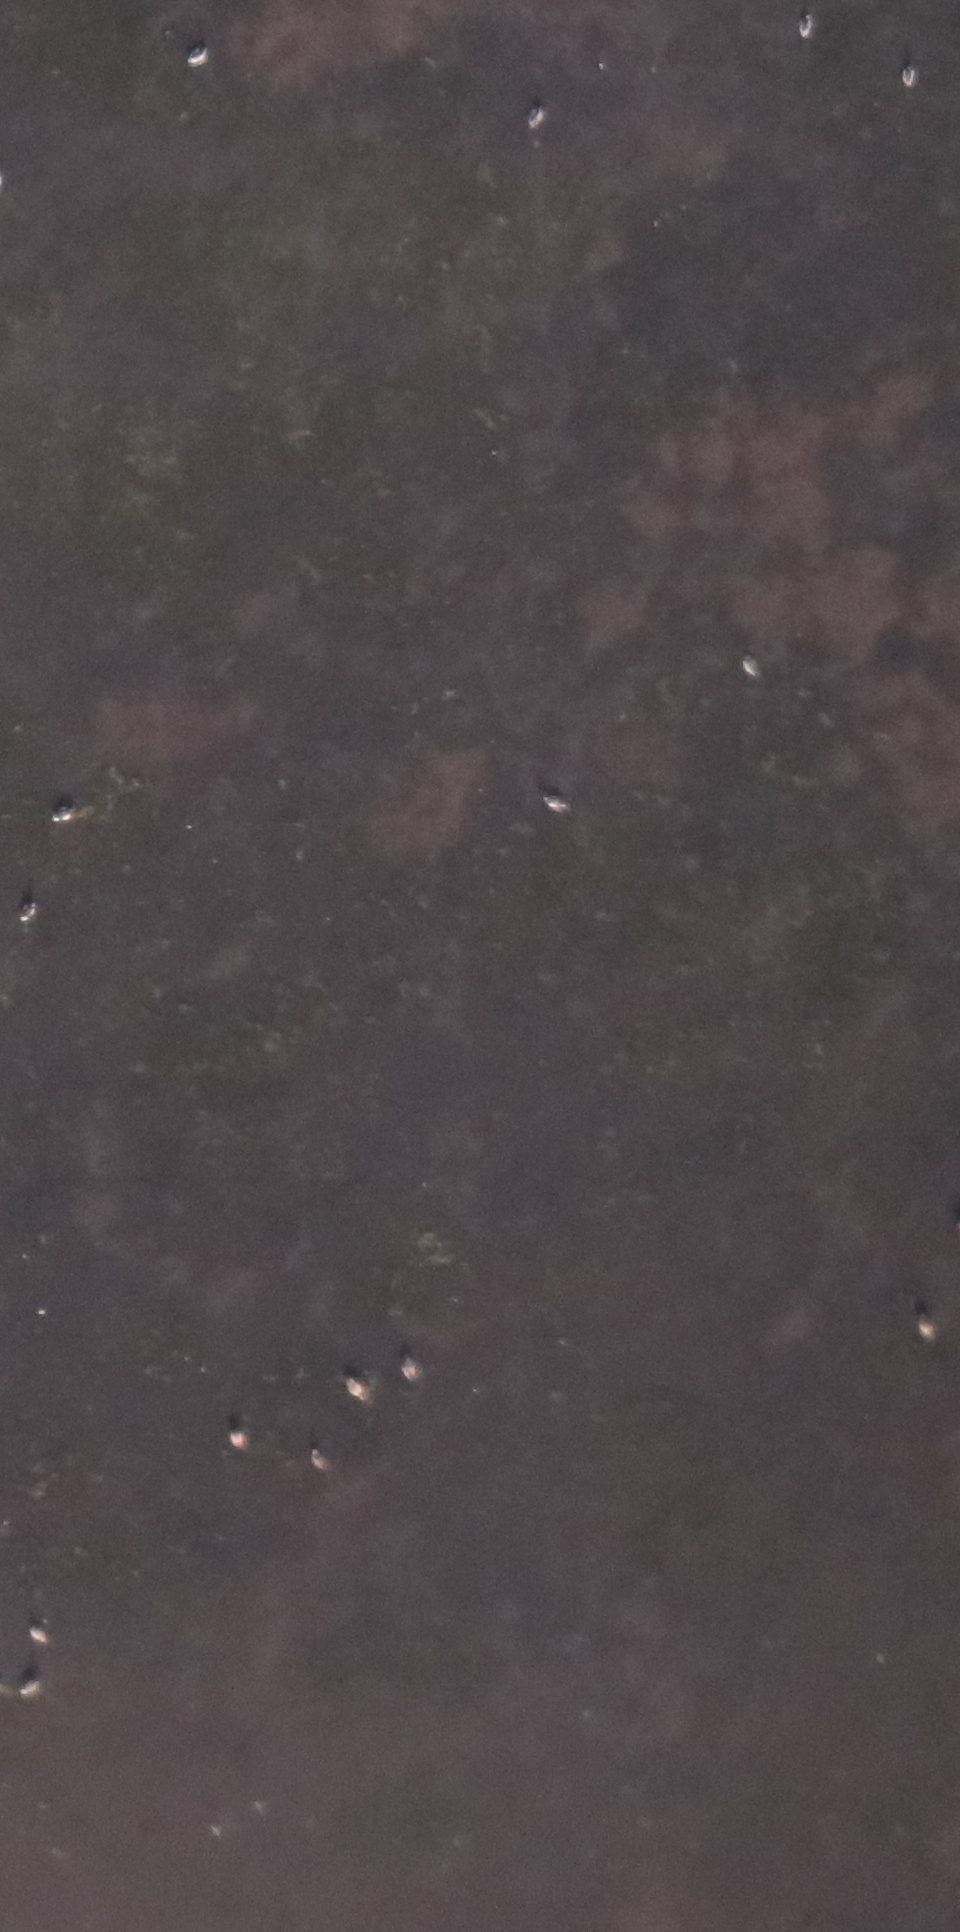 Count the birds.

15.